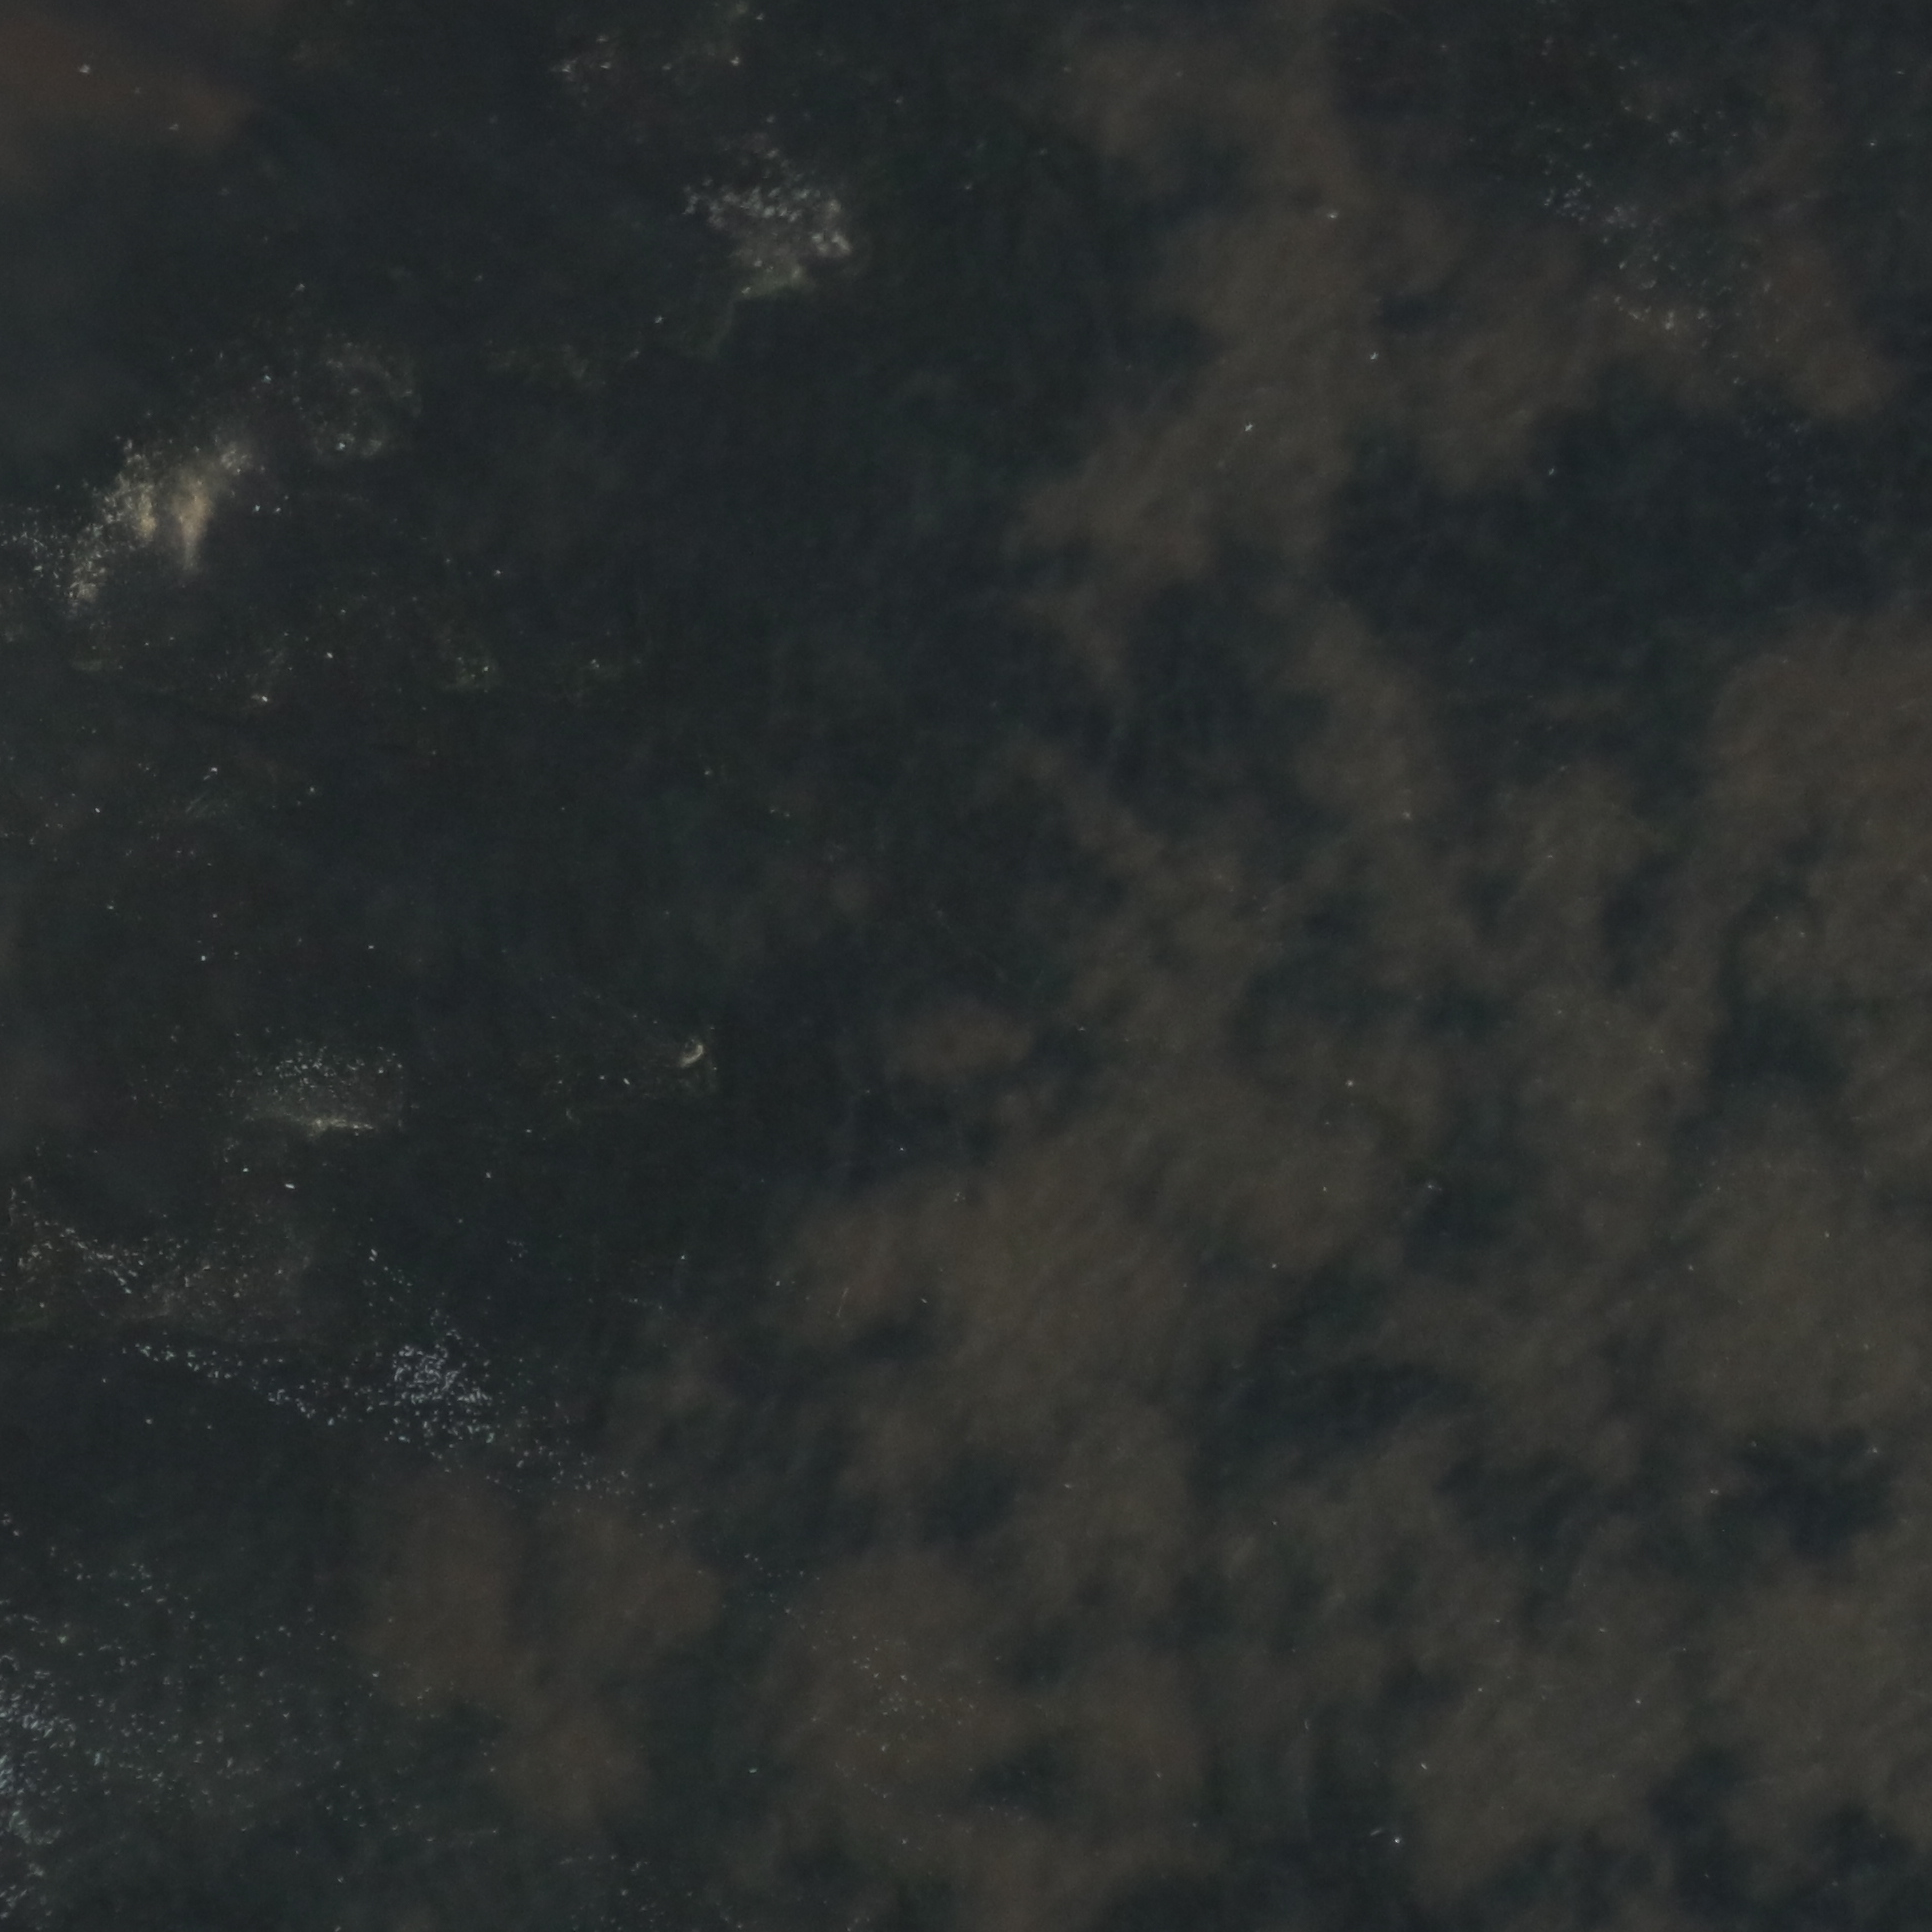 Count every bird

0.